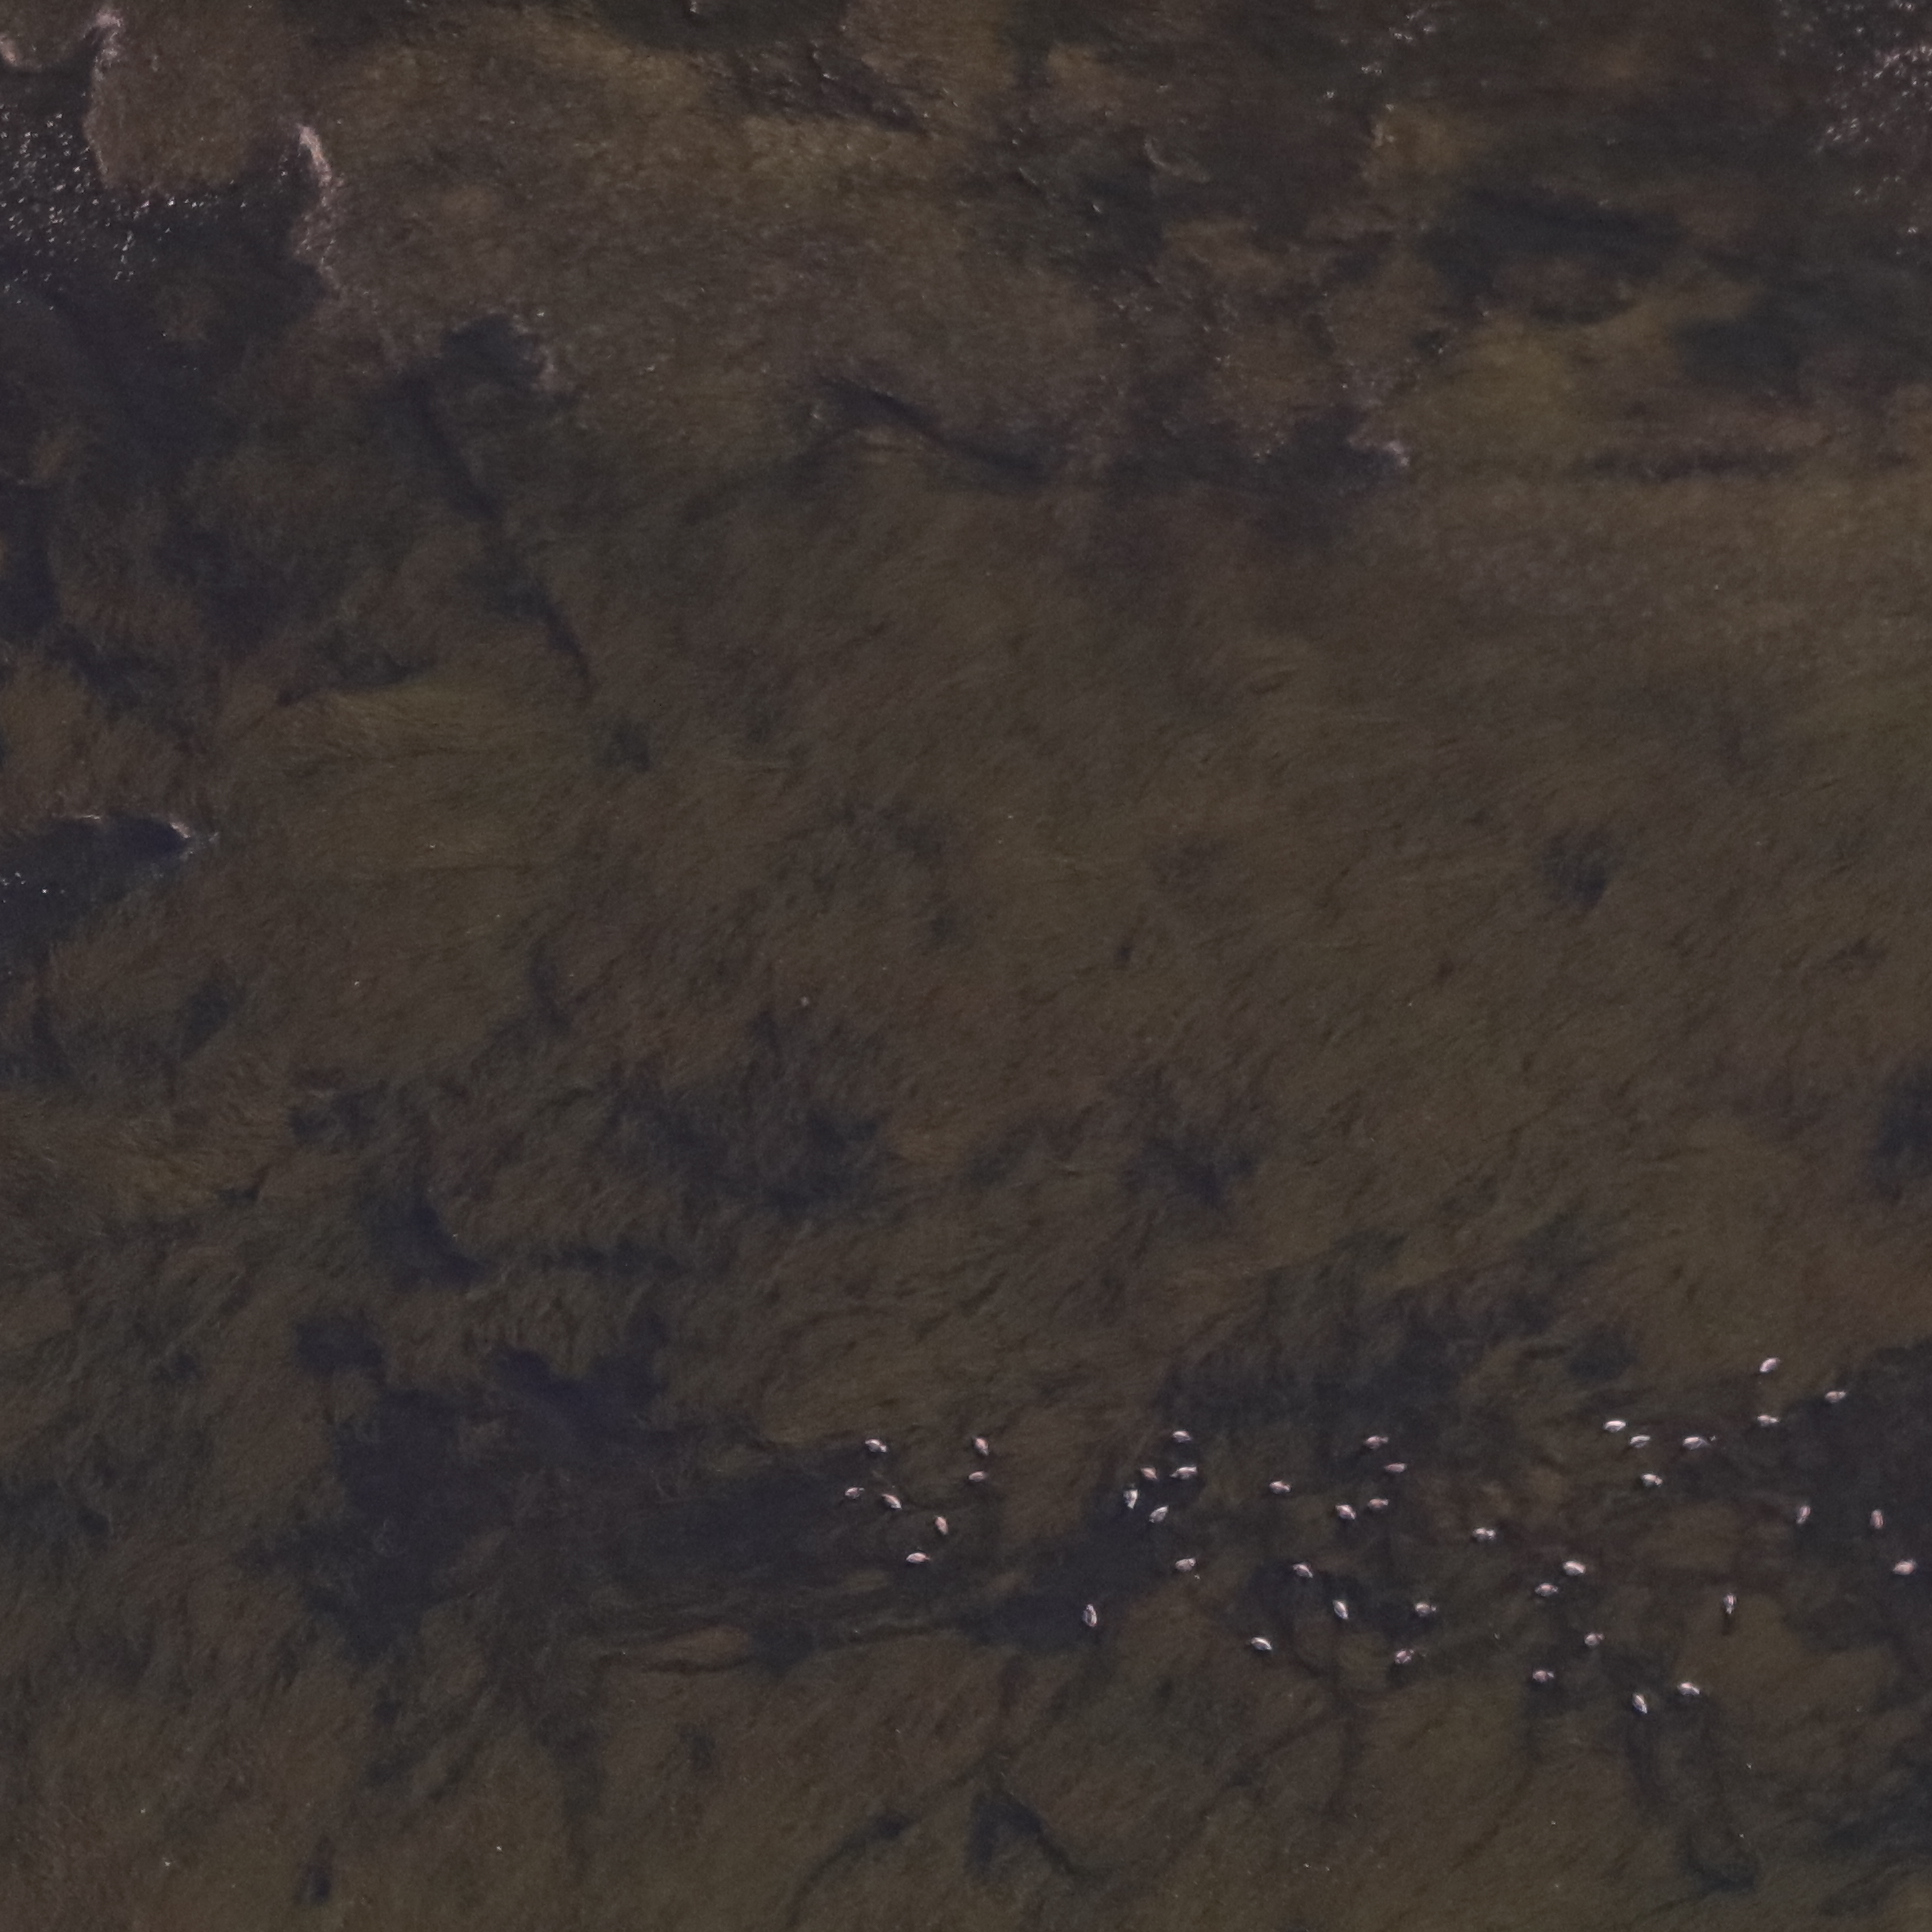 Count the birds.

42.